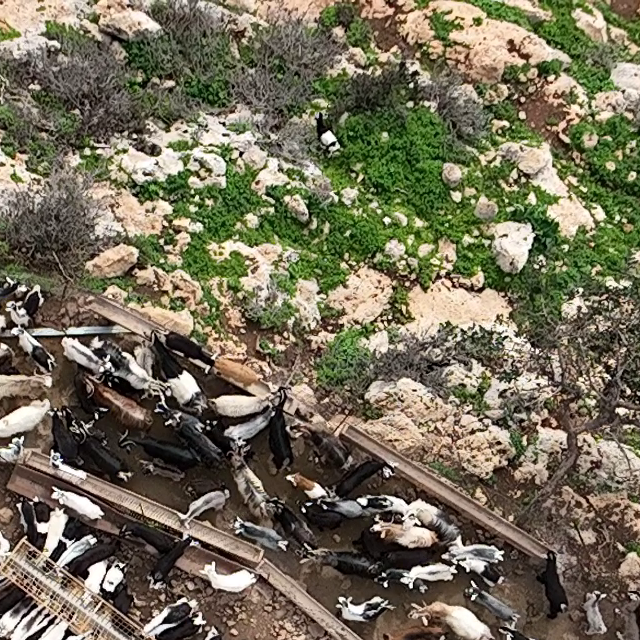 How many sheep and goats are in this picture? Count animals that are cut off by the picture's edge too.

80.